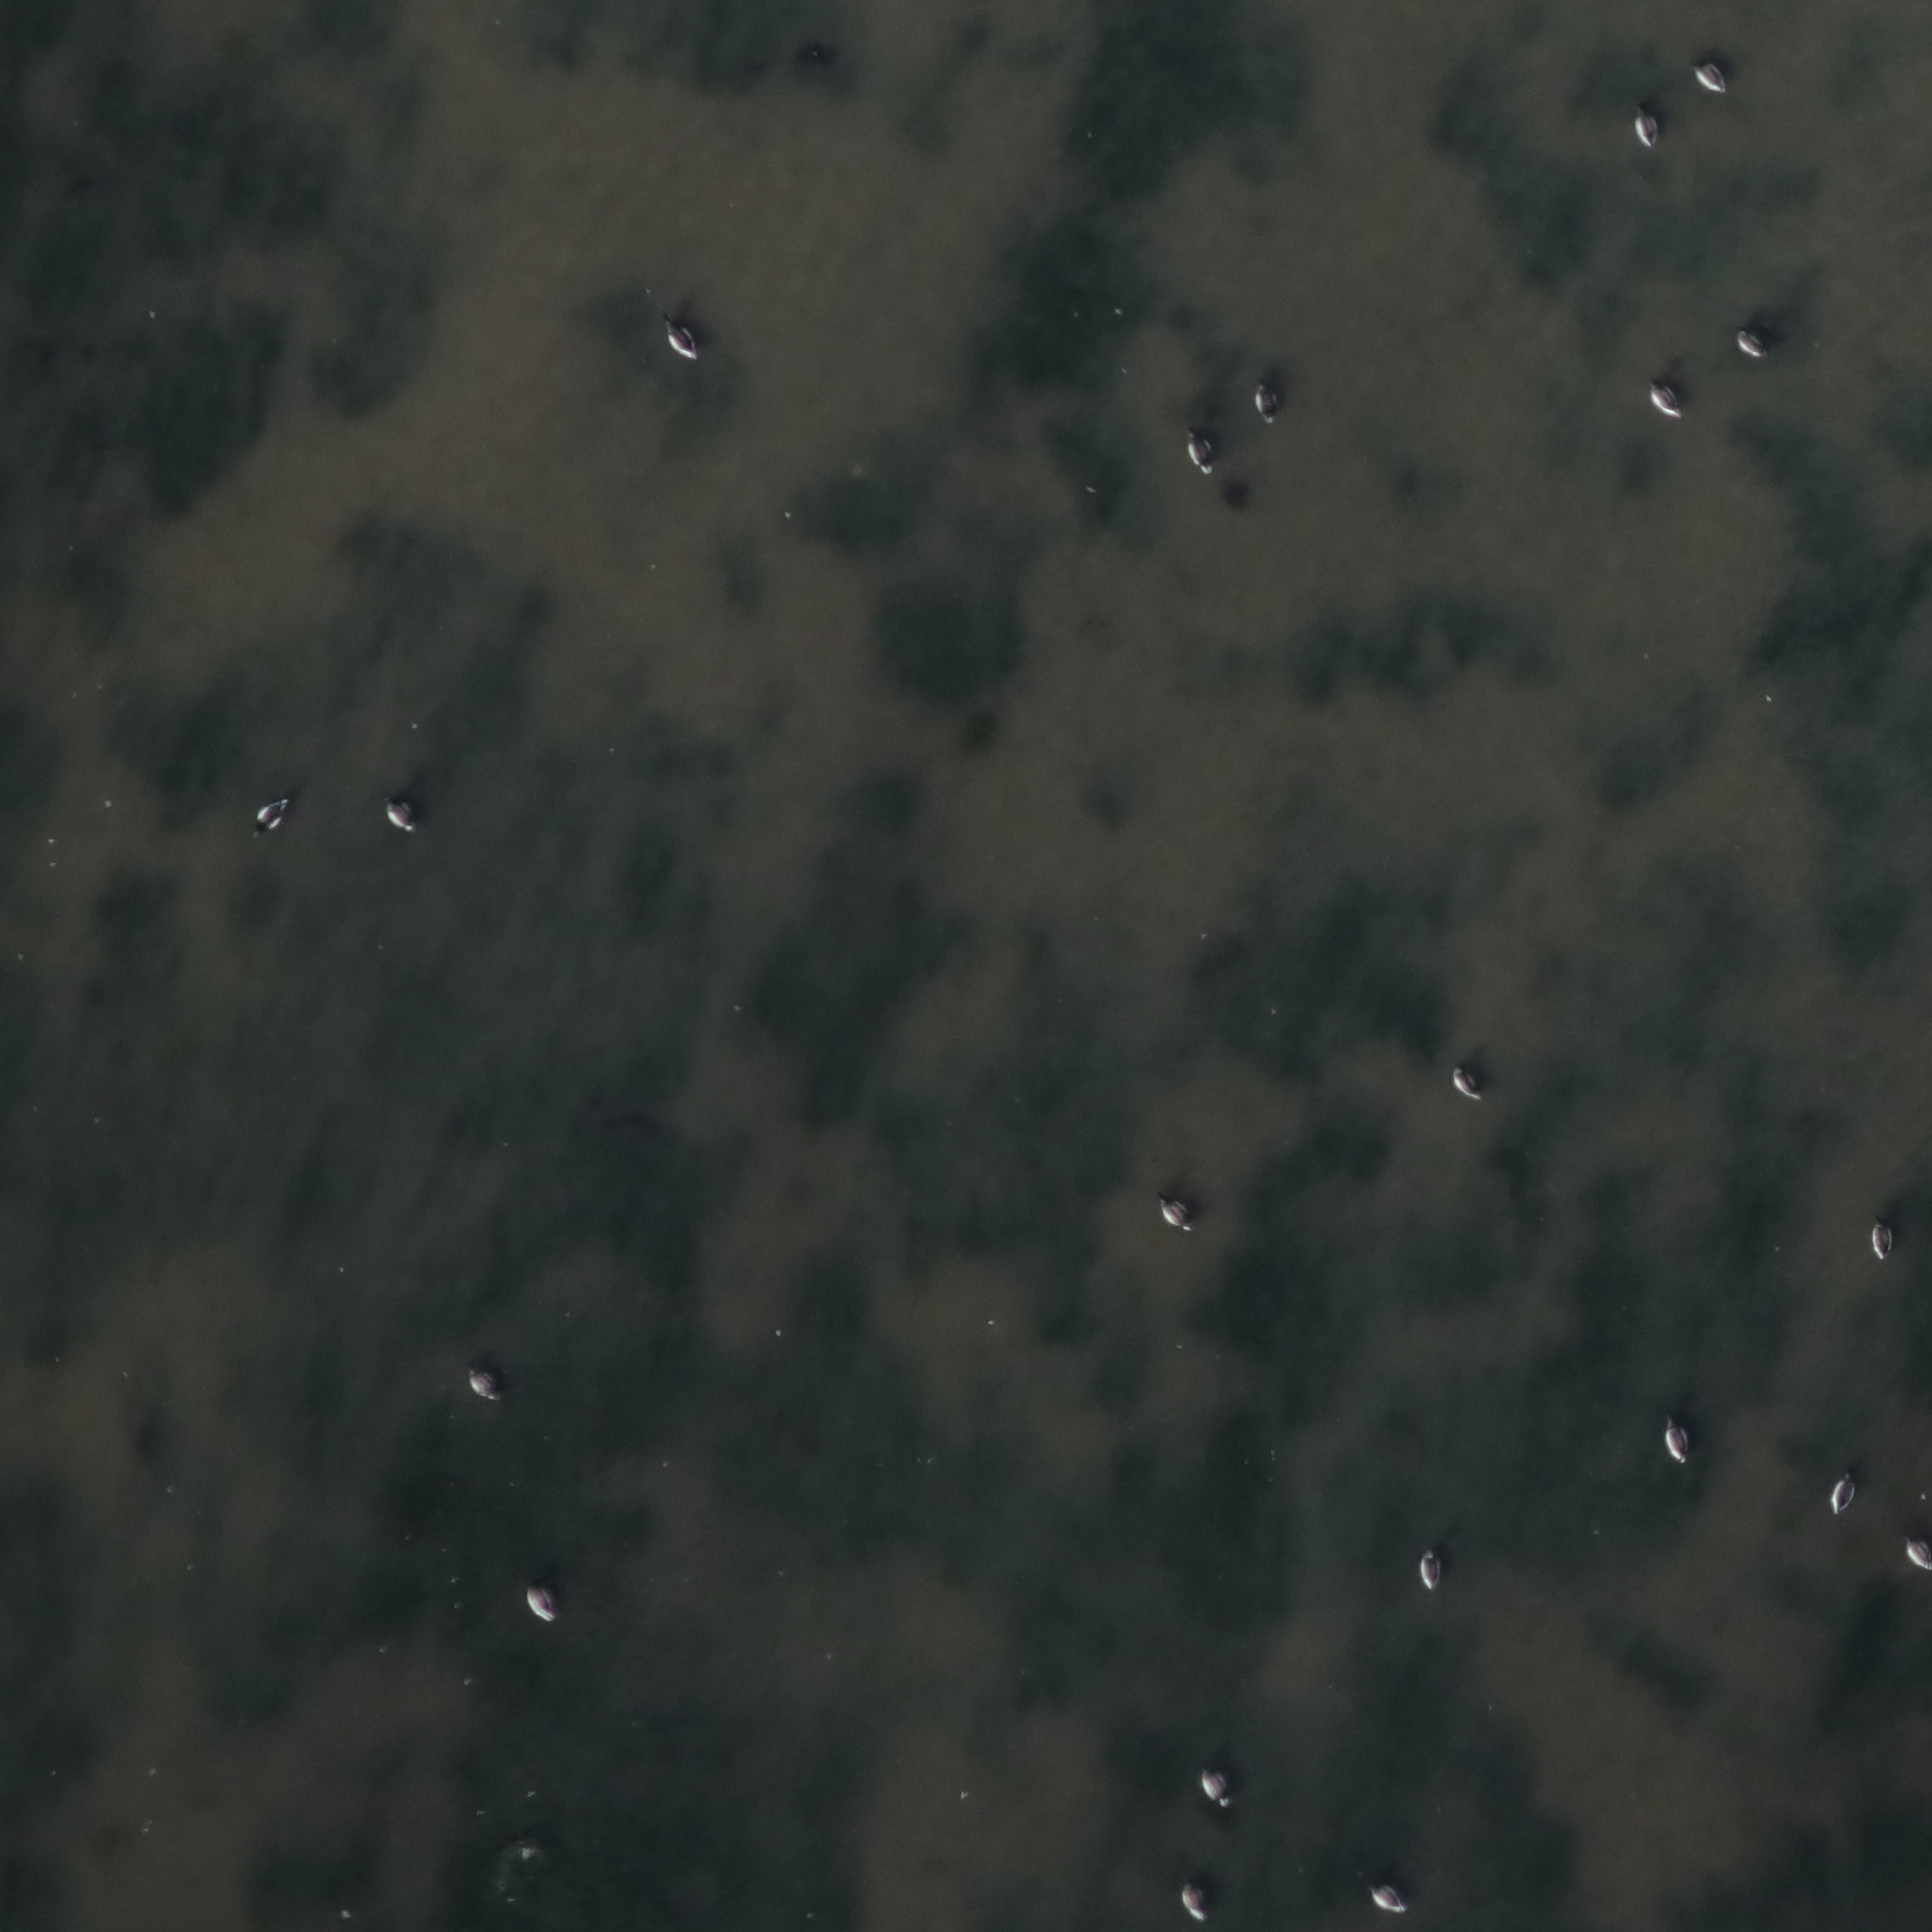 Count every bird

21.